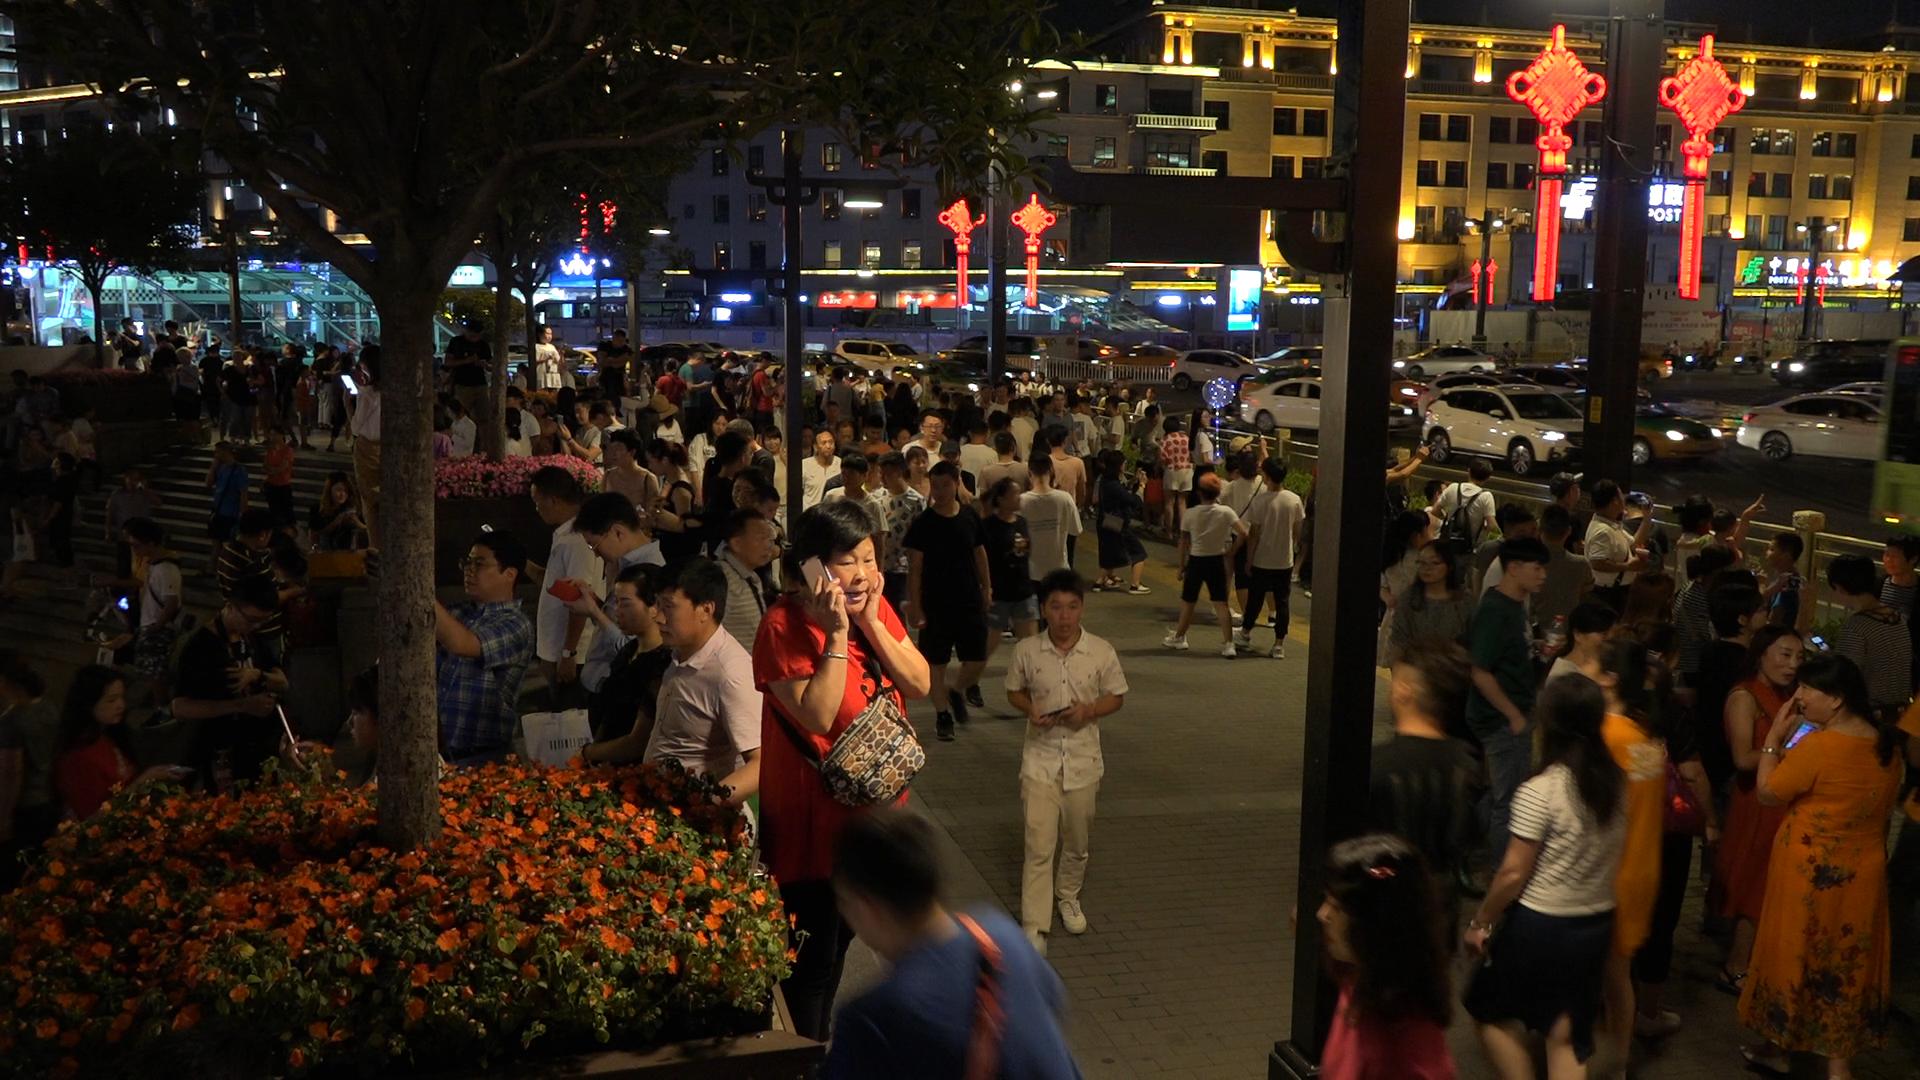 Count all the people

179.